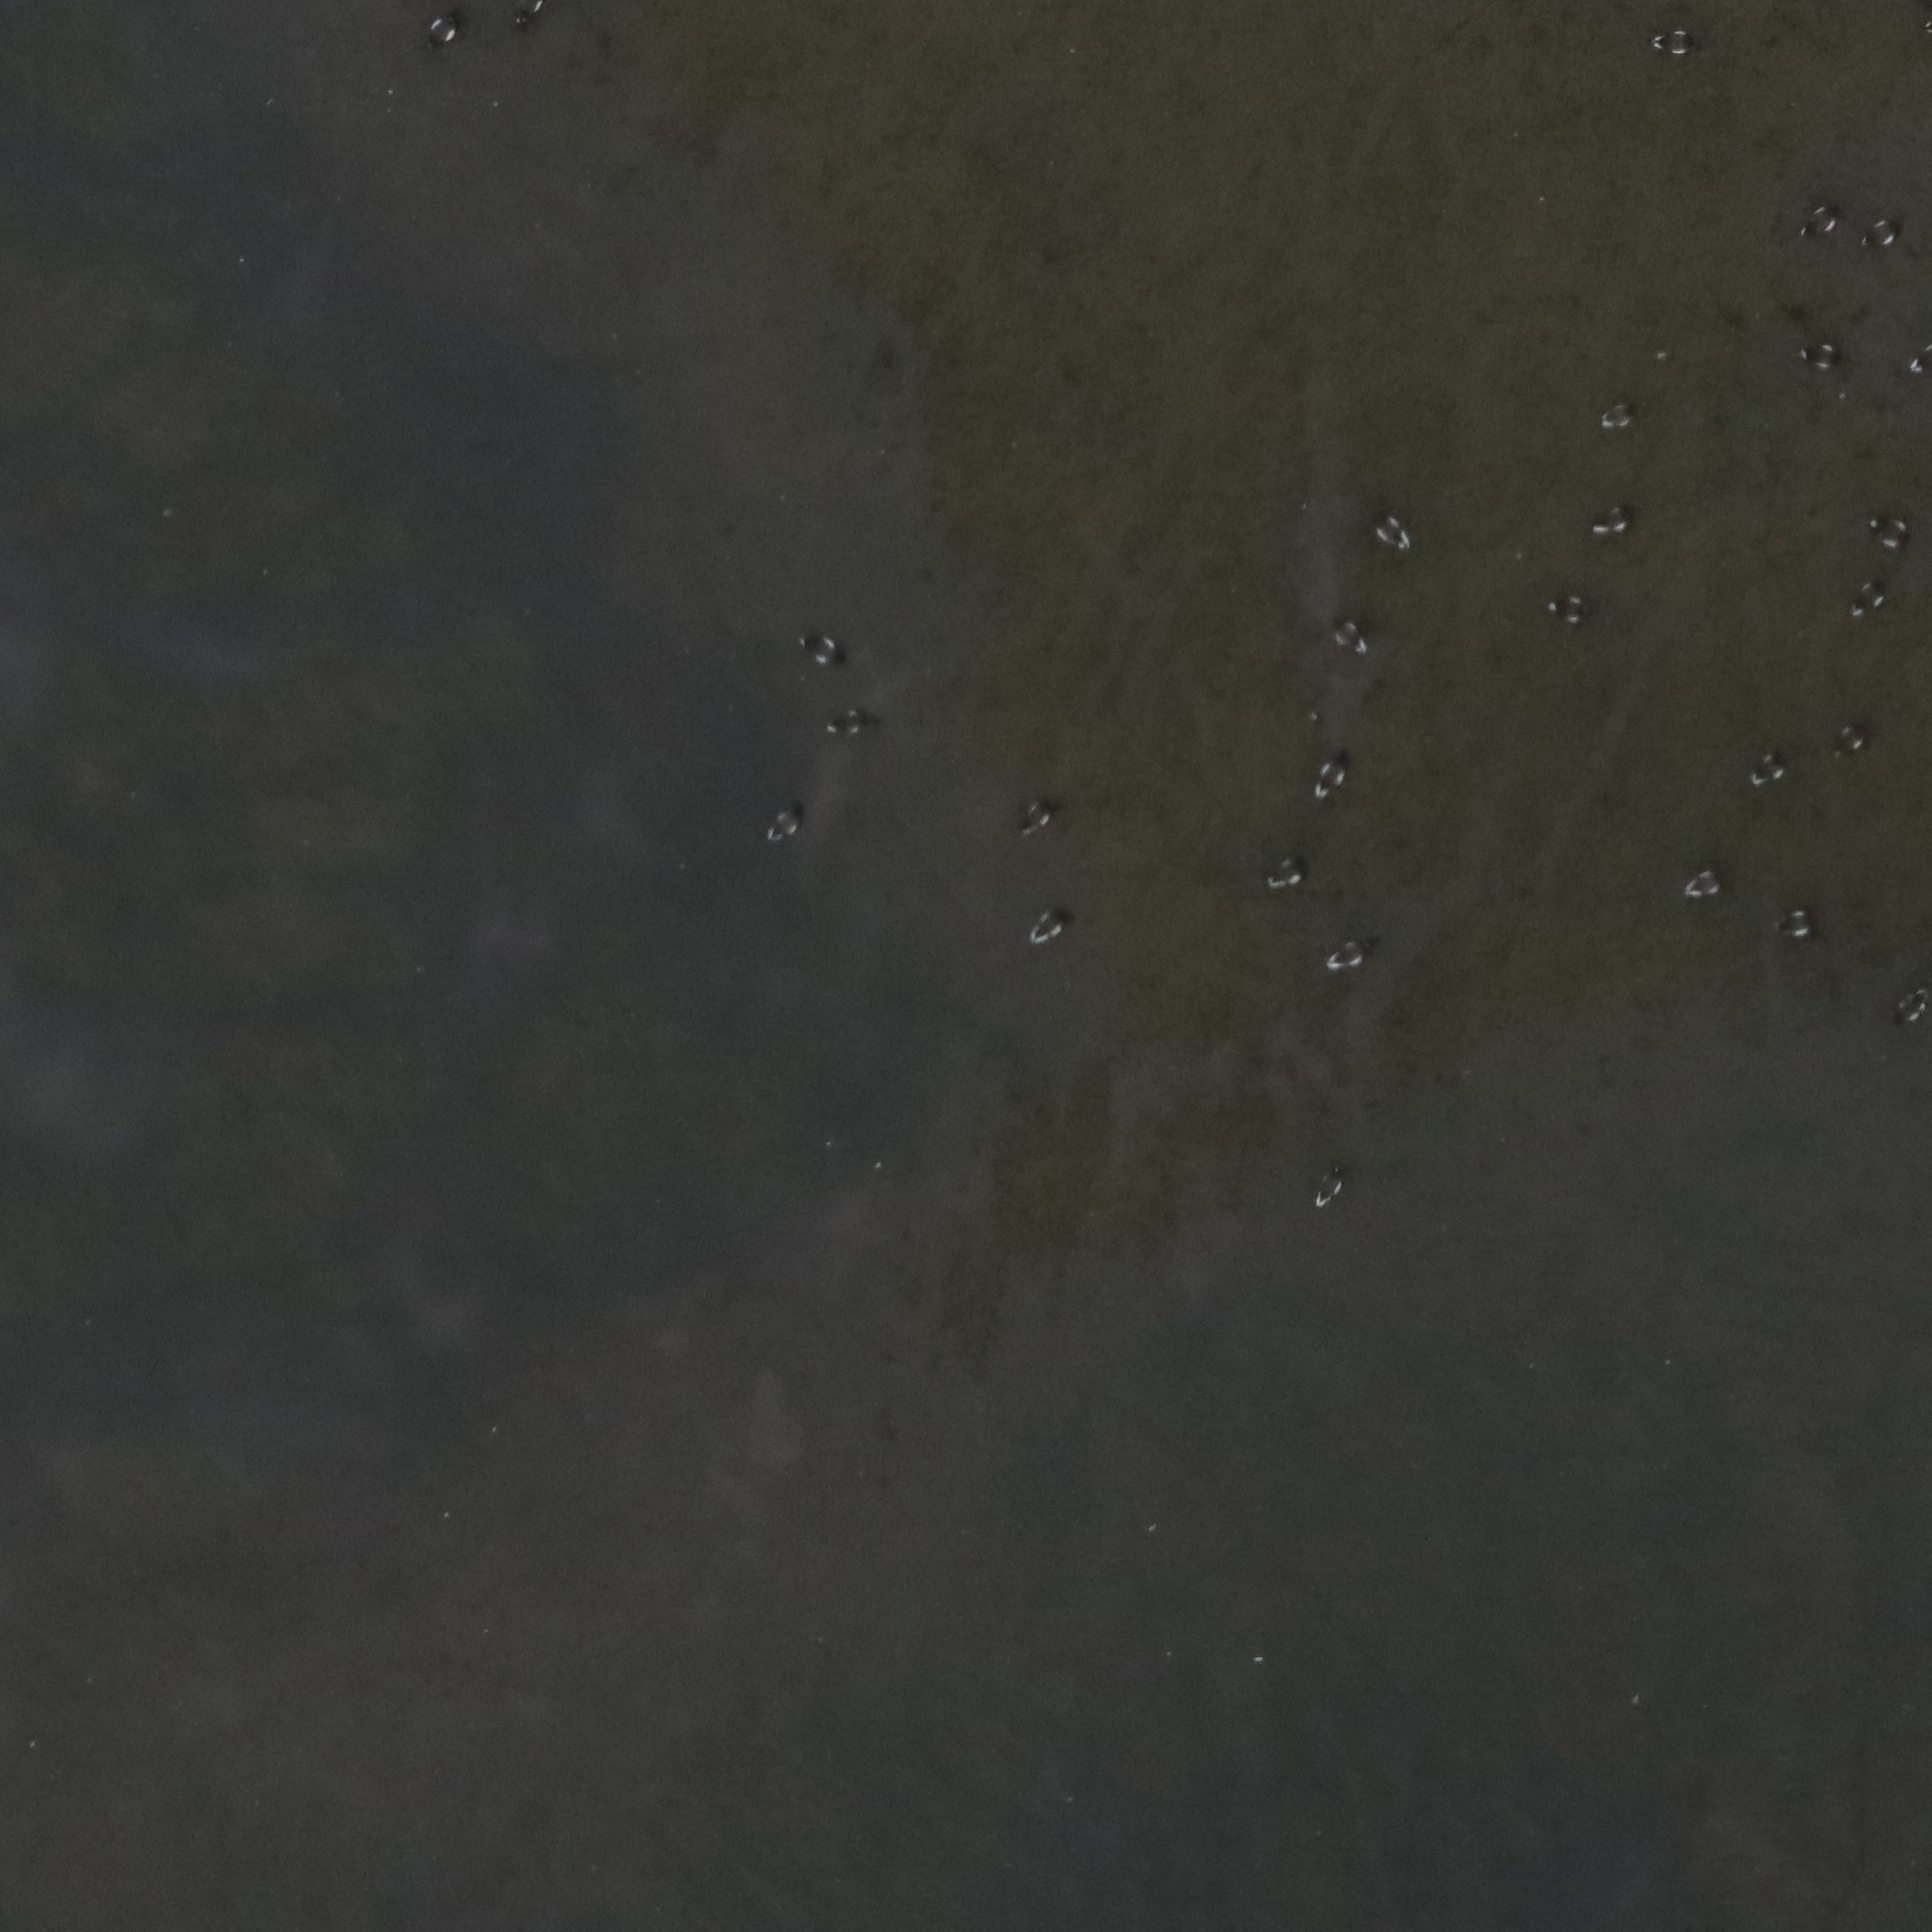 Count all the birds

28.